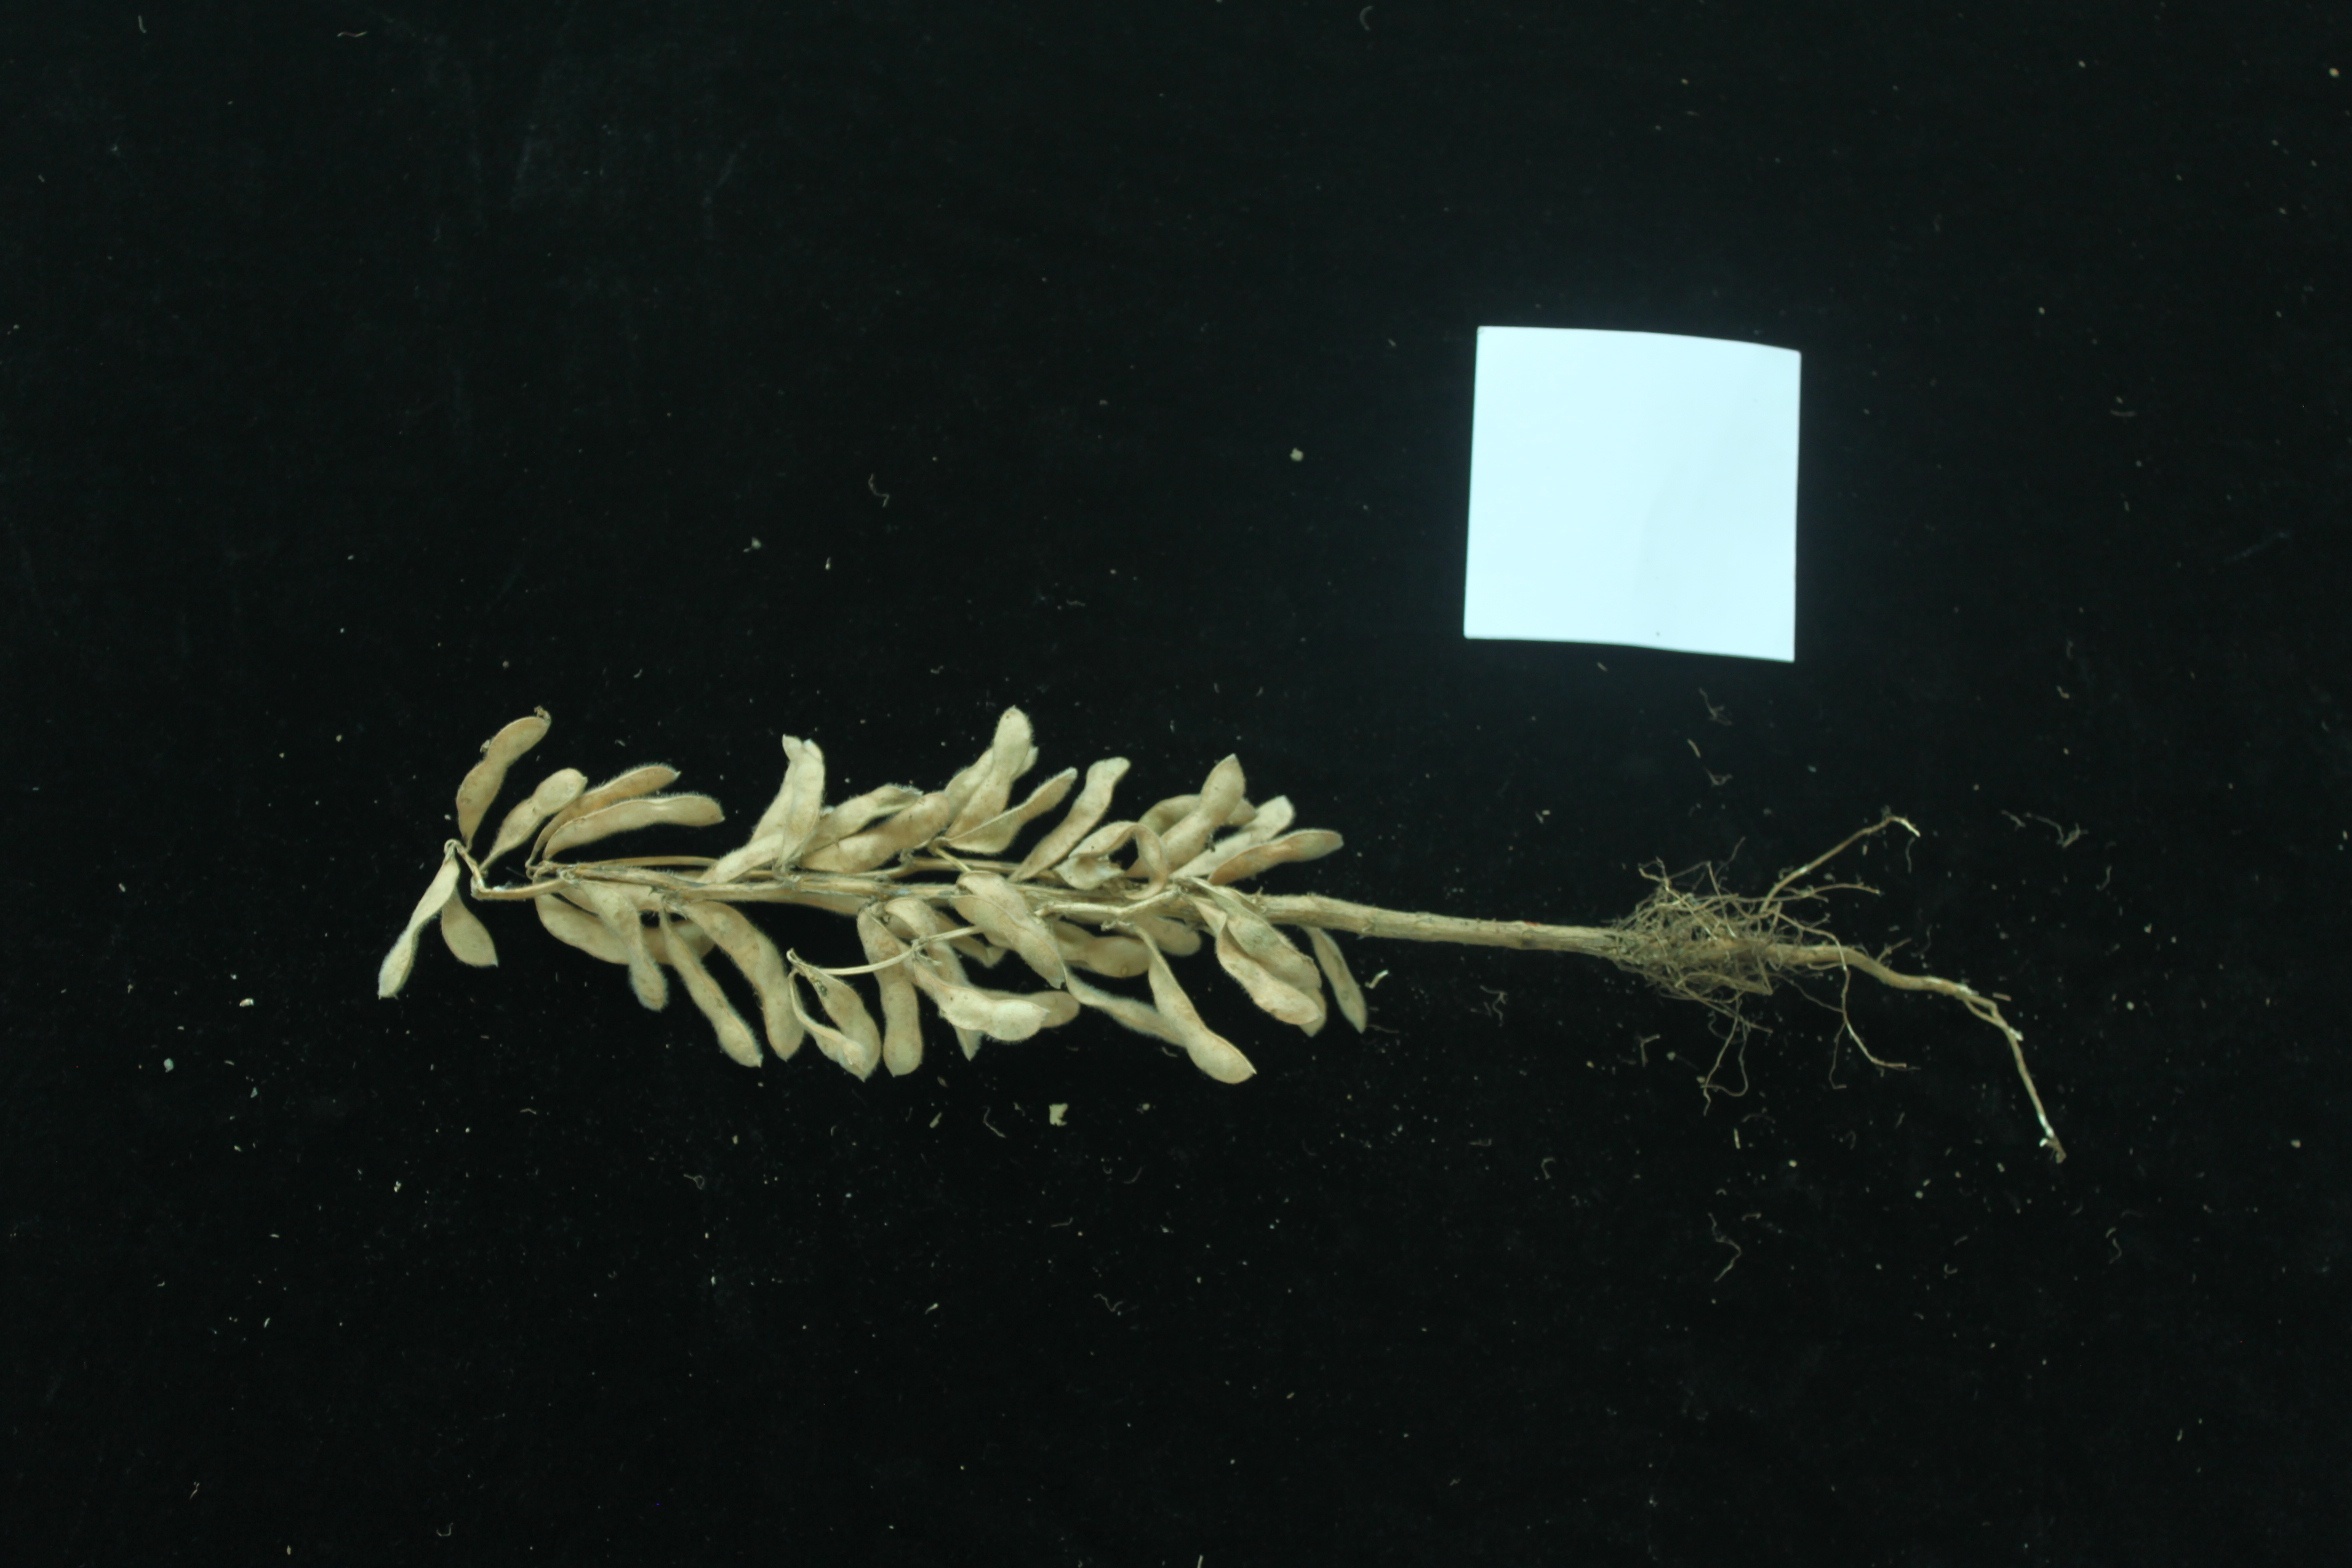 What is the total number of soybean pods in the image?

25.